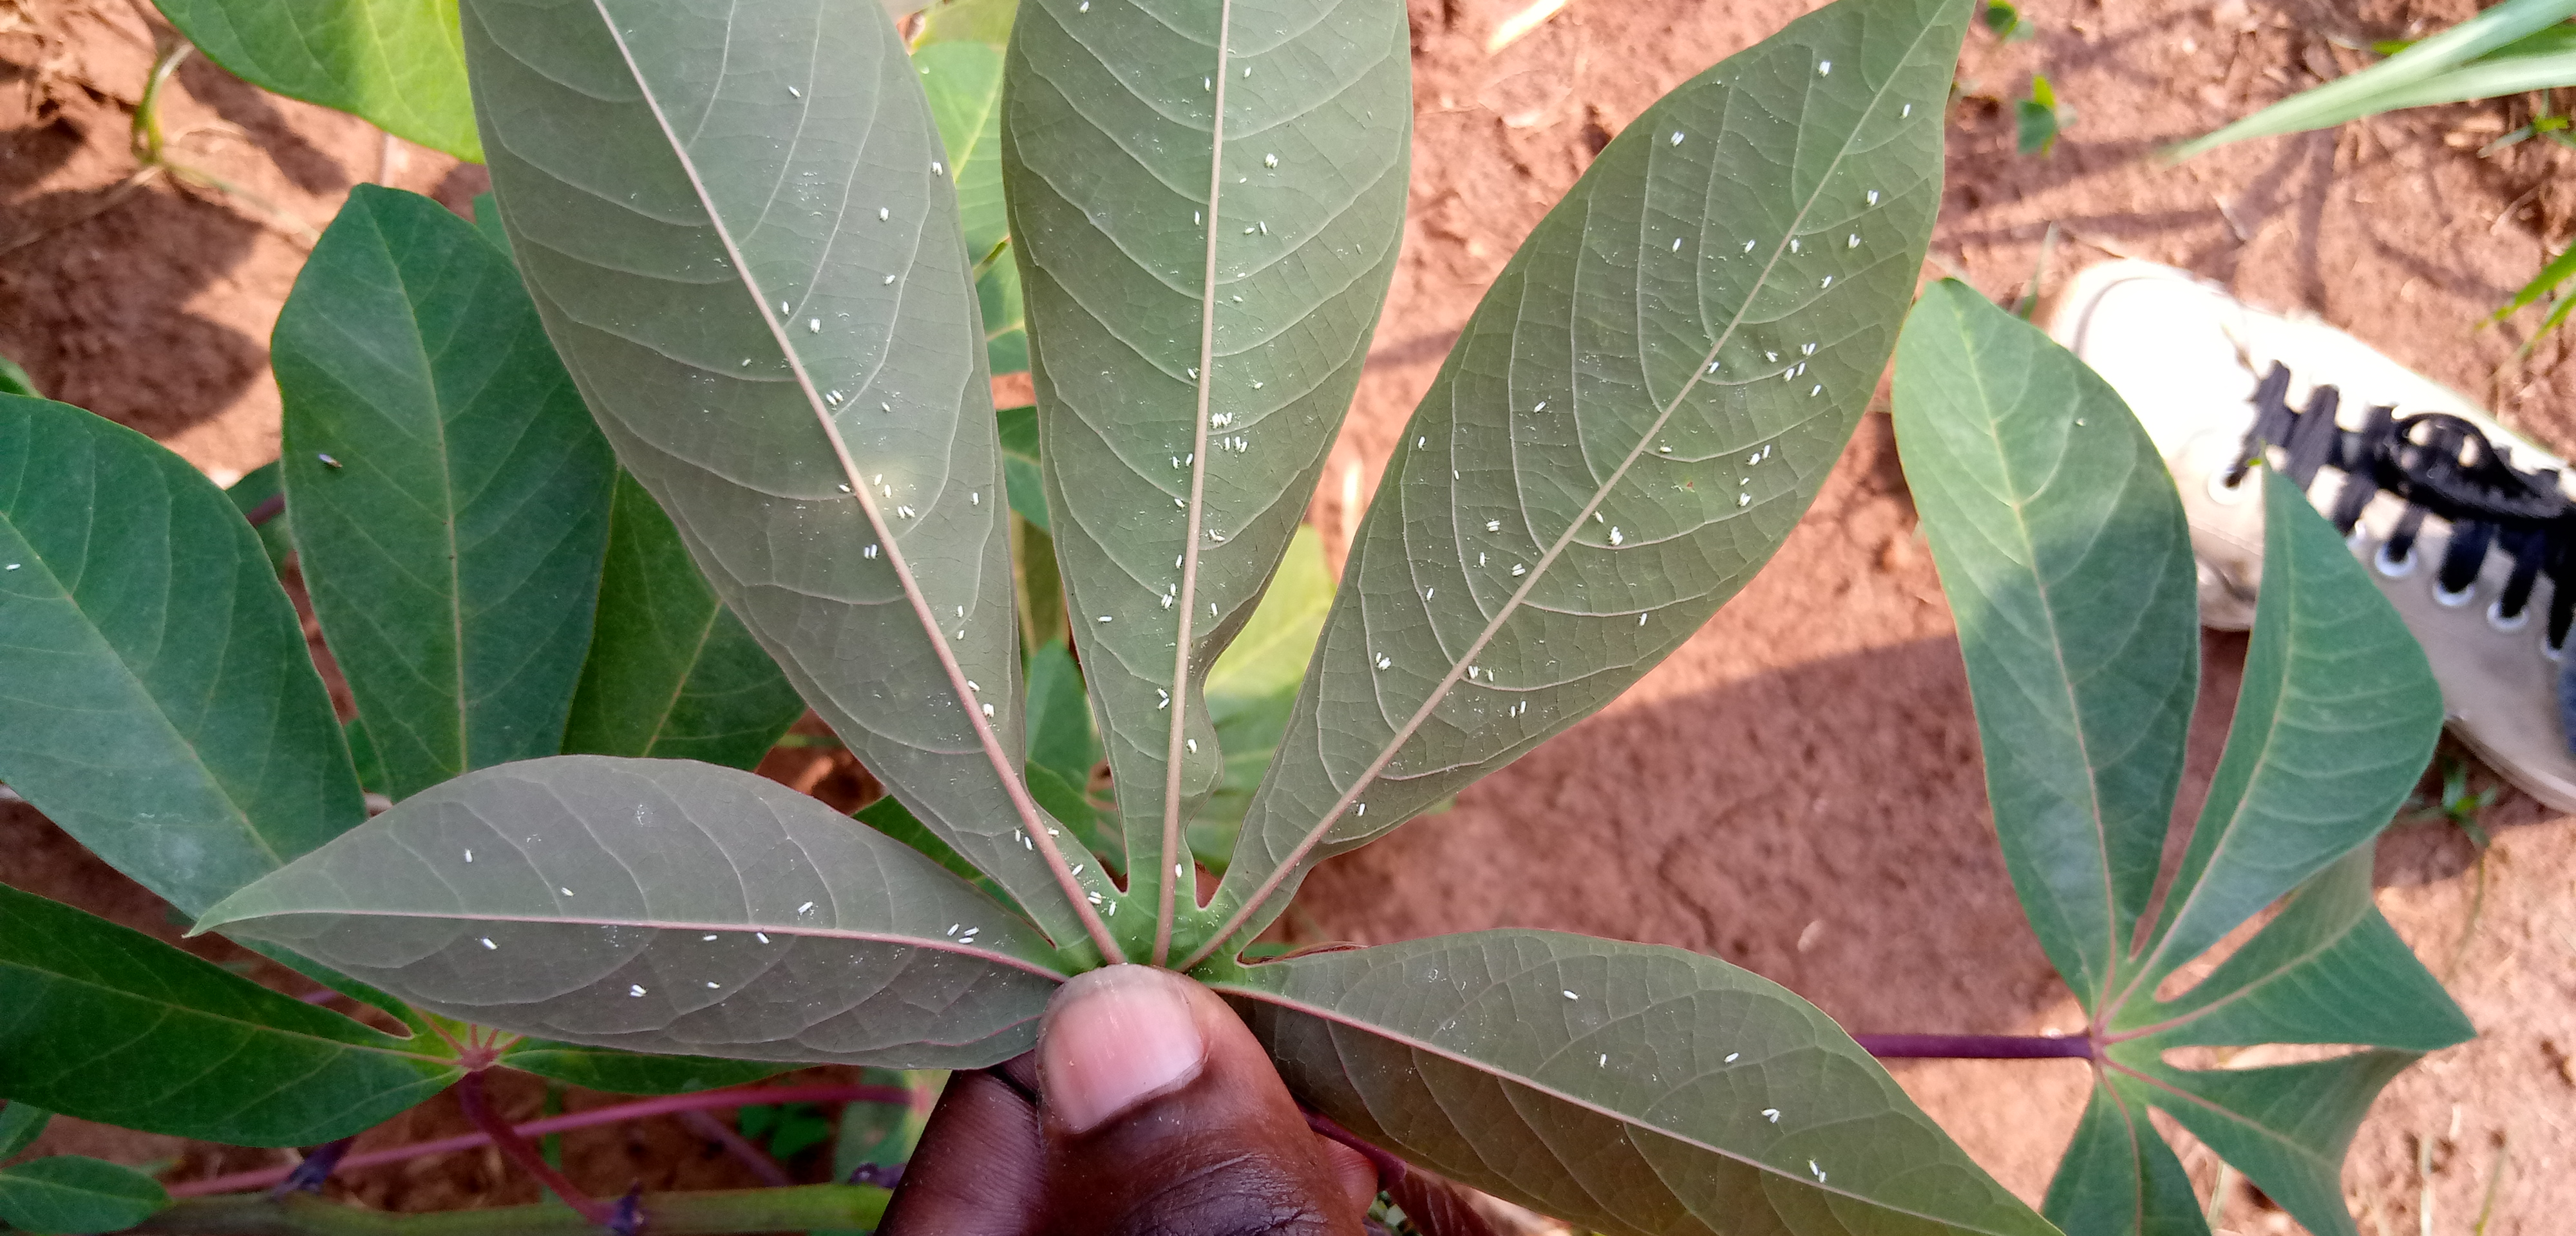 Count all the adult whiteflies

119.